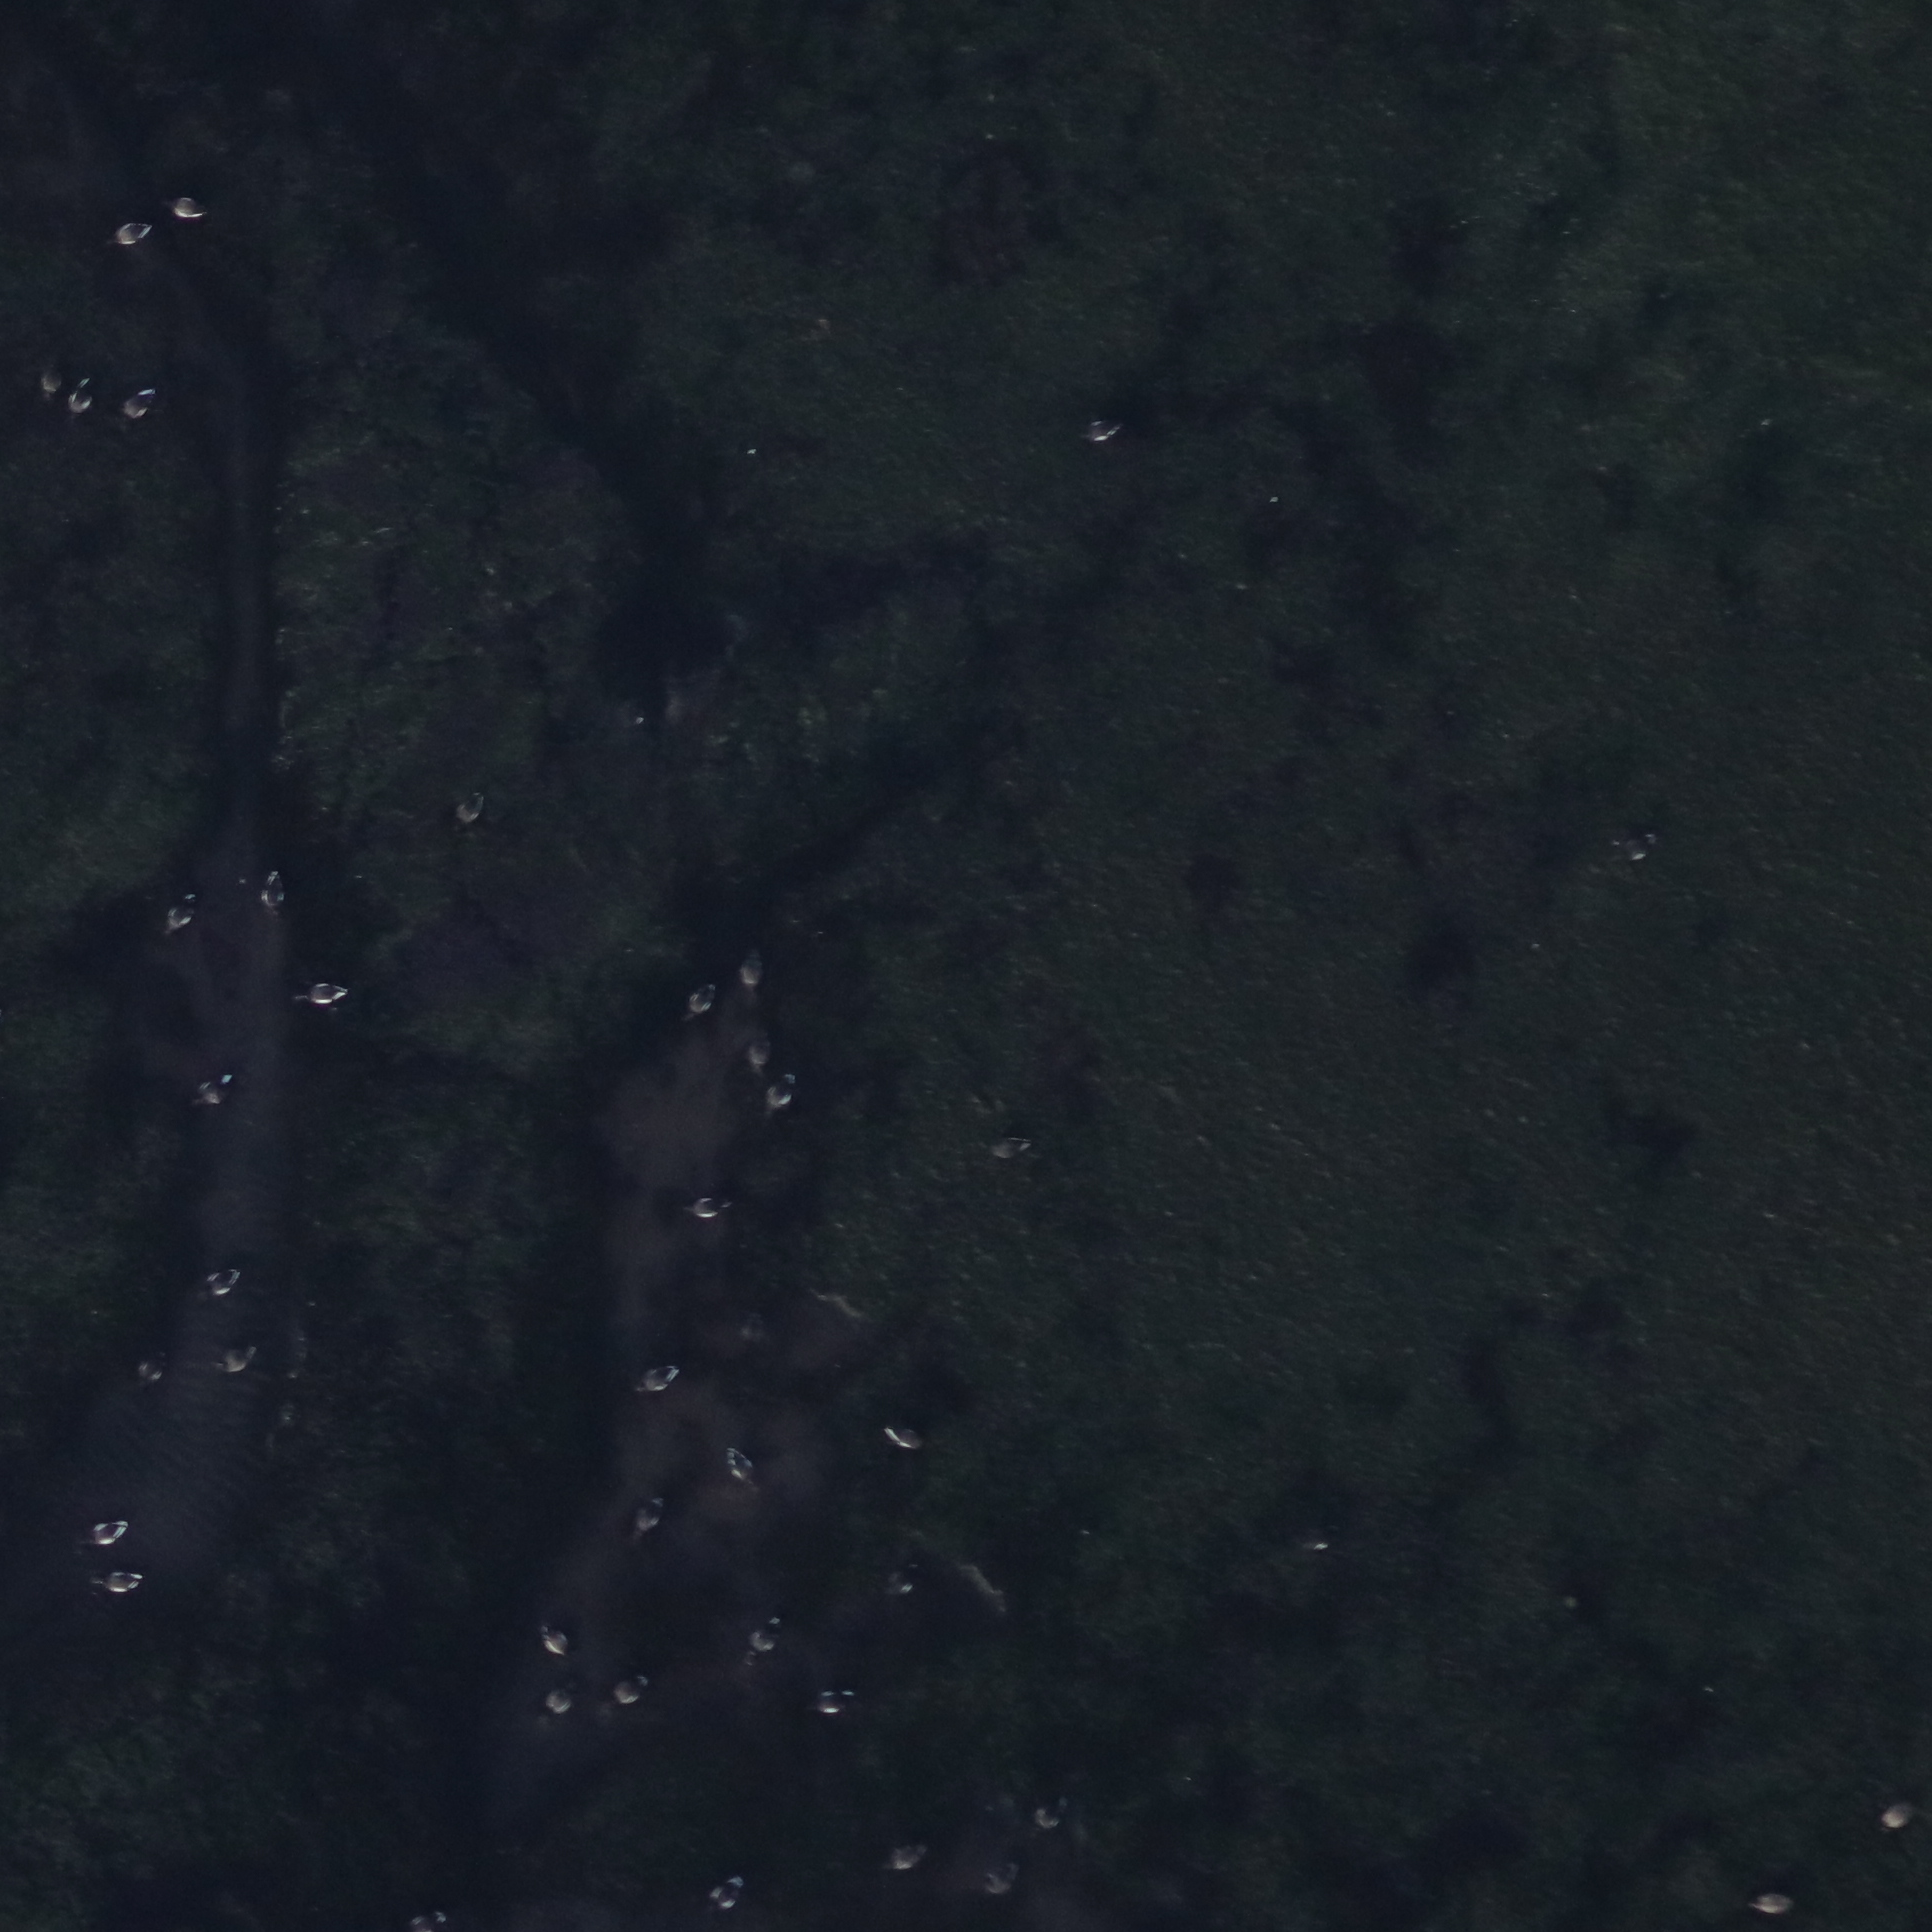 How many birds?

40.